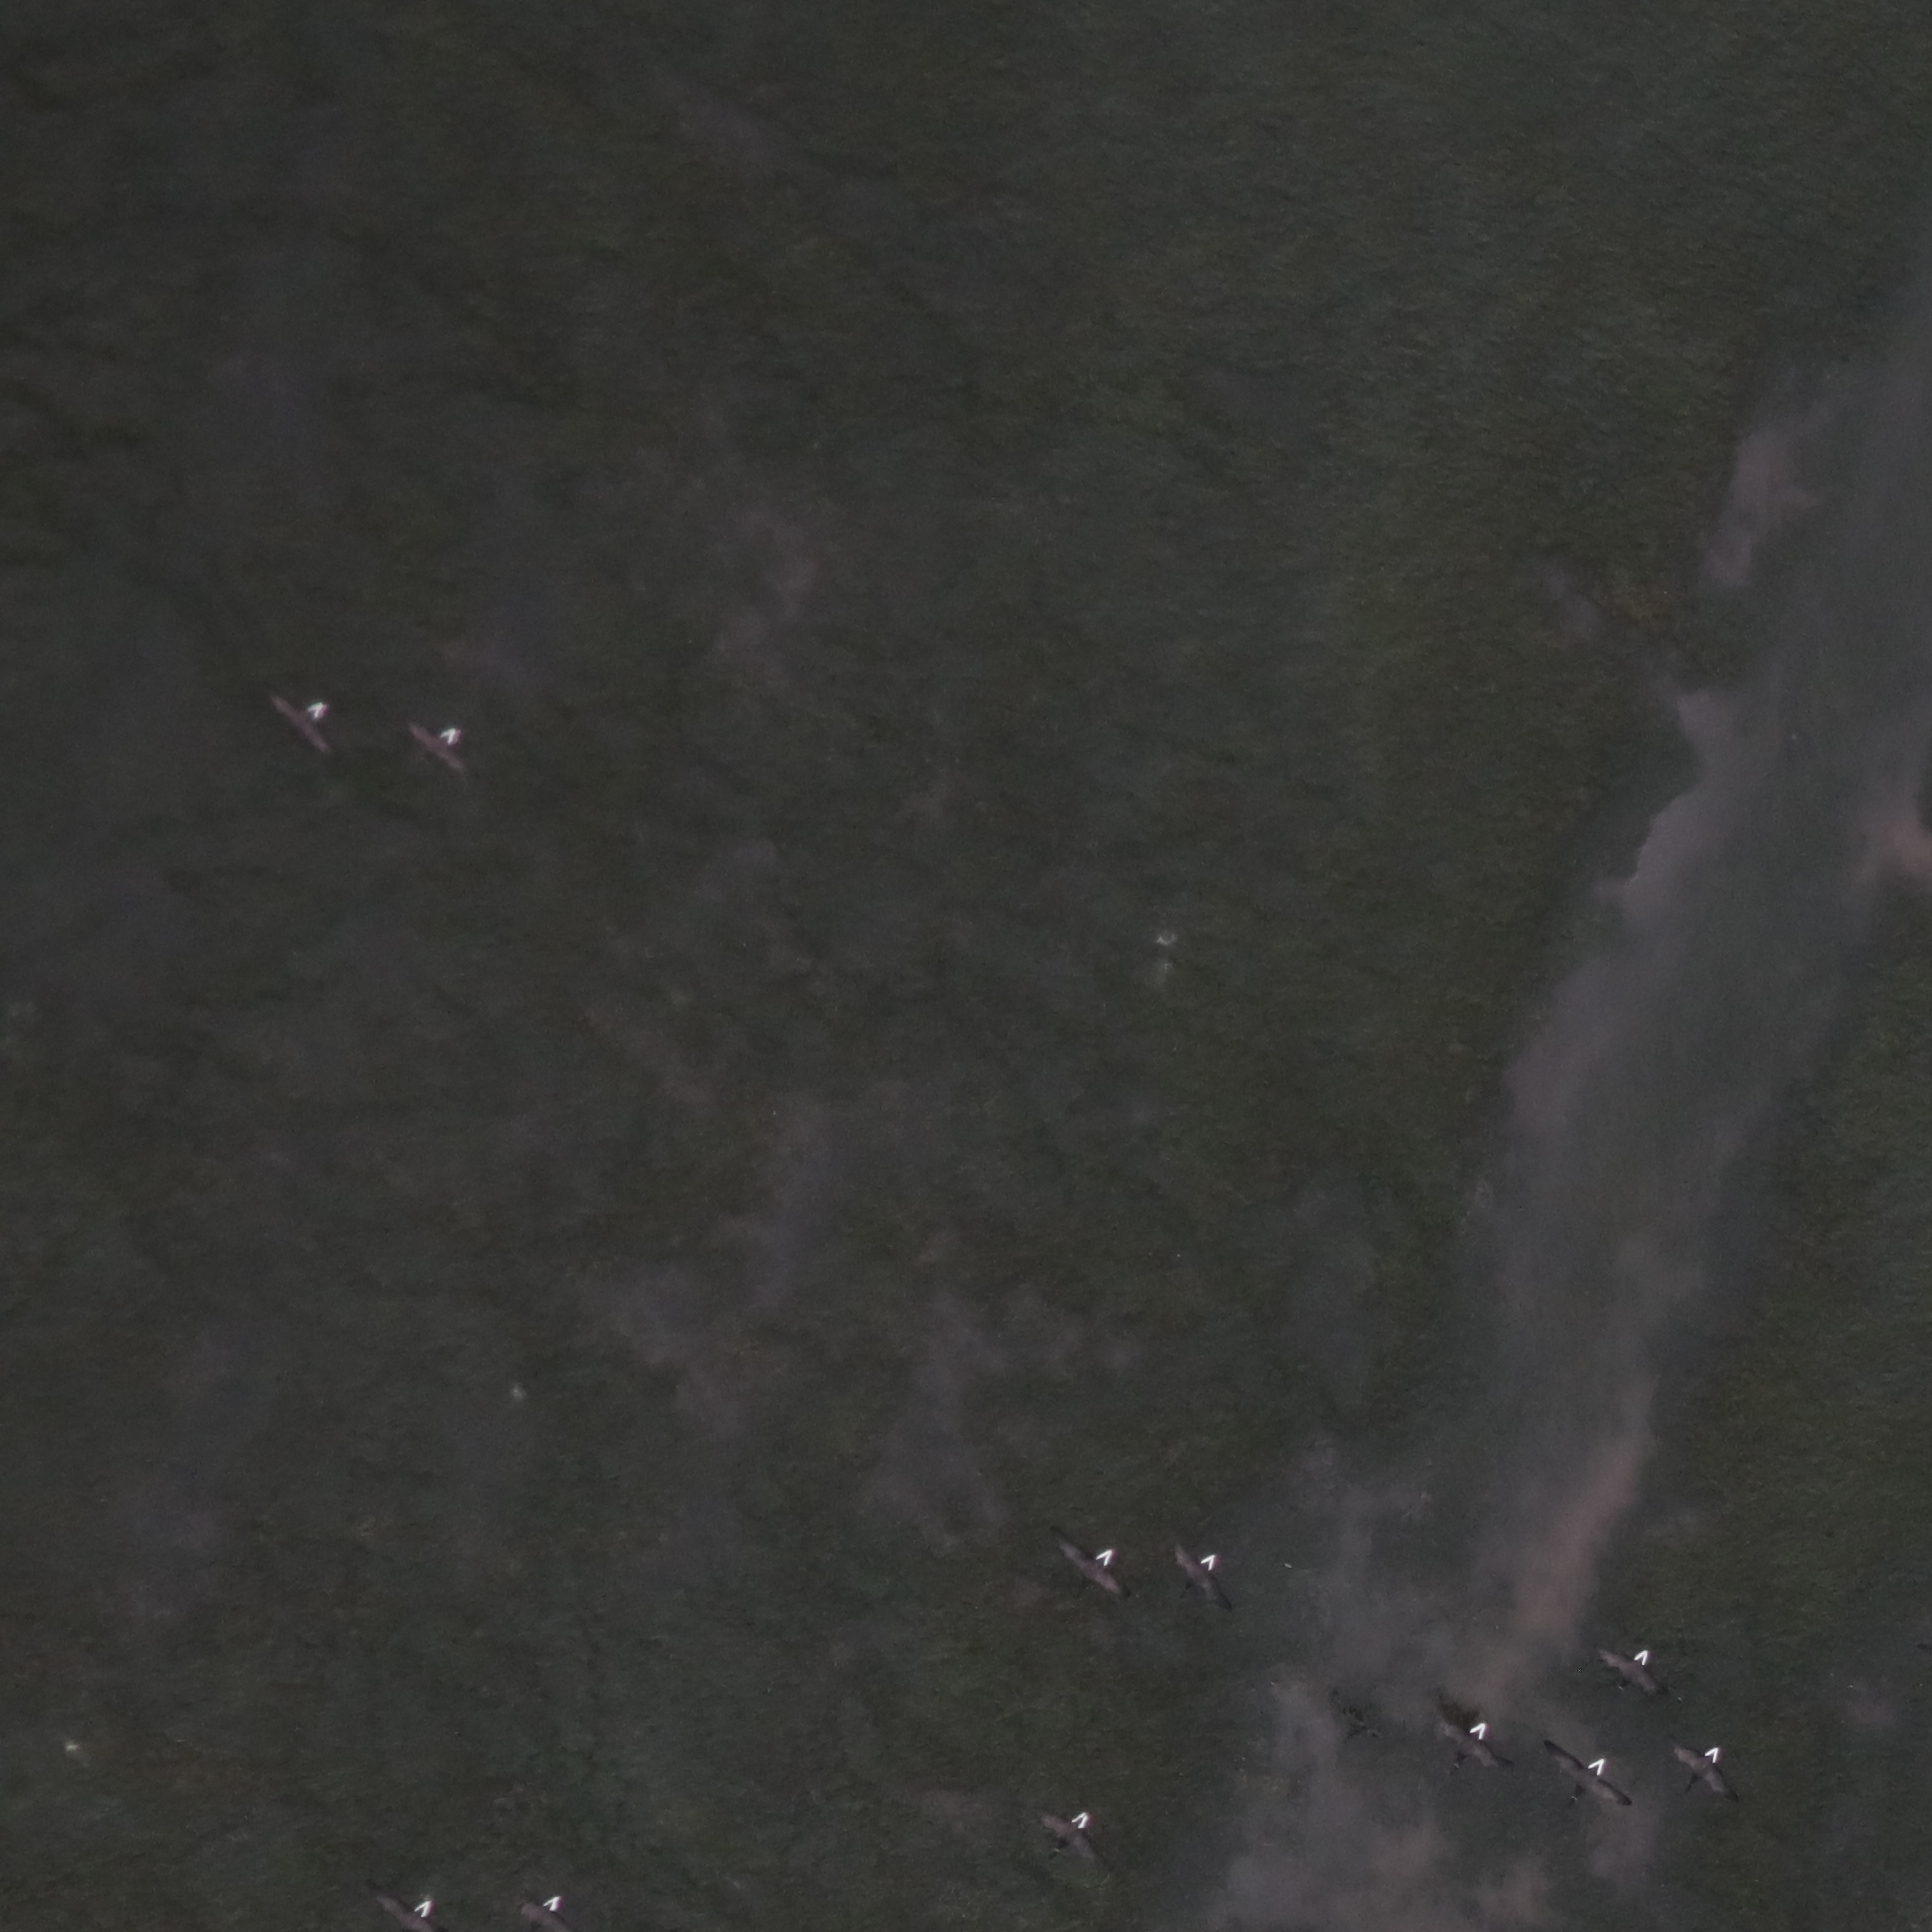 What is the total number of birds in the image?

11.